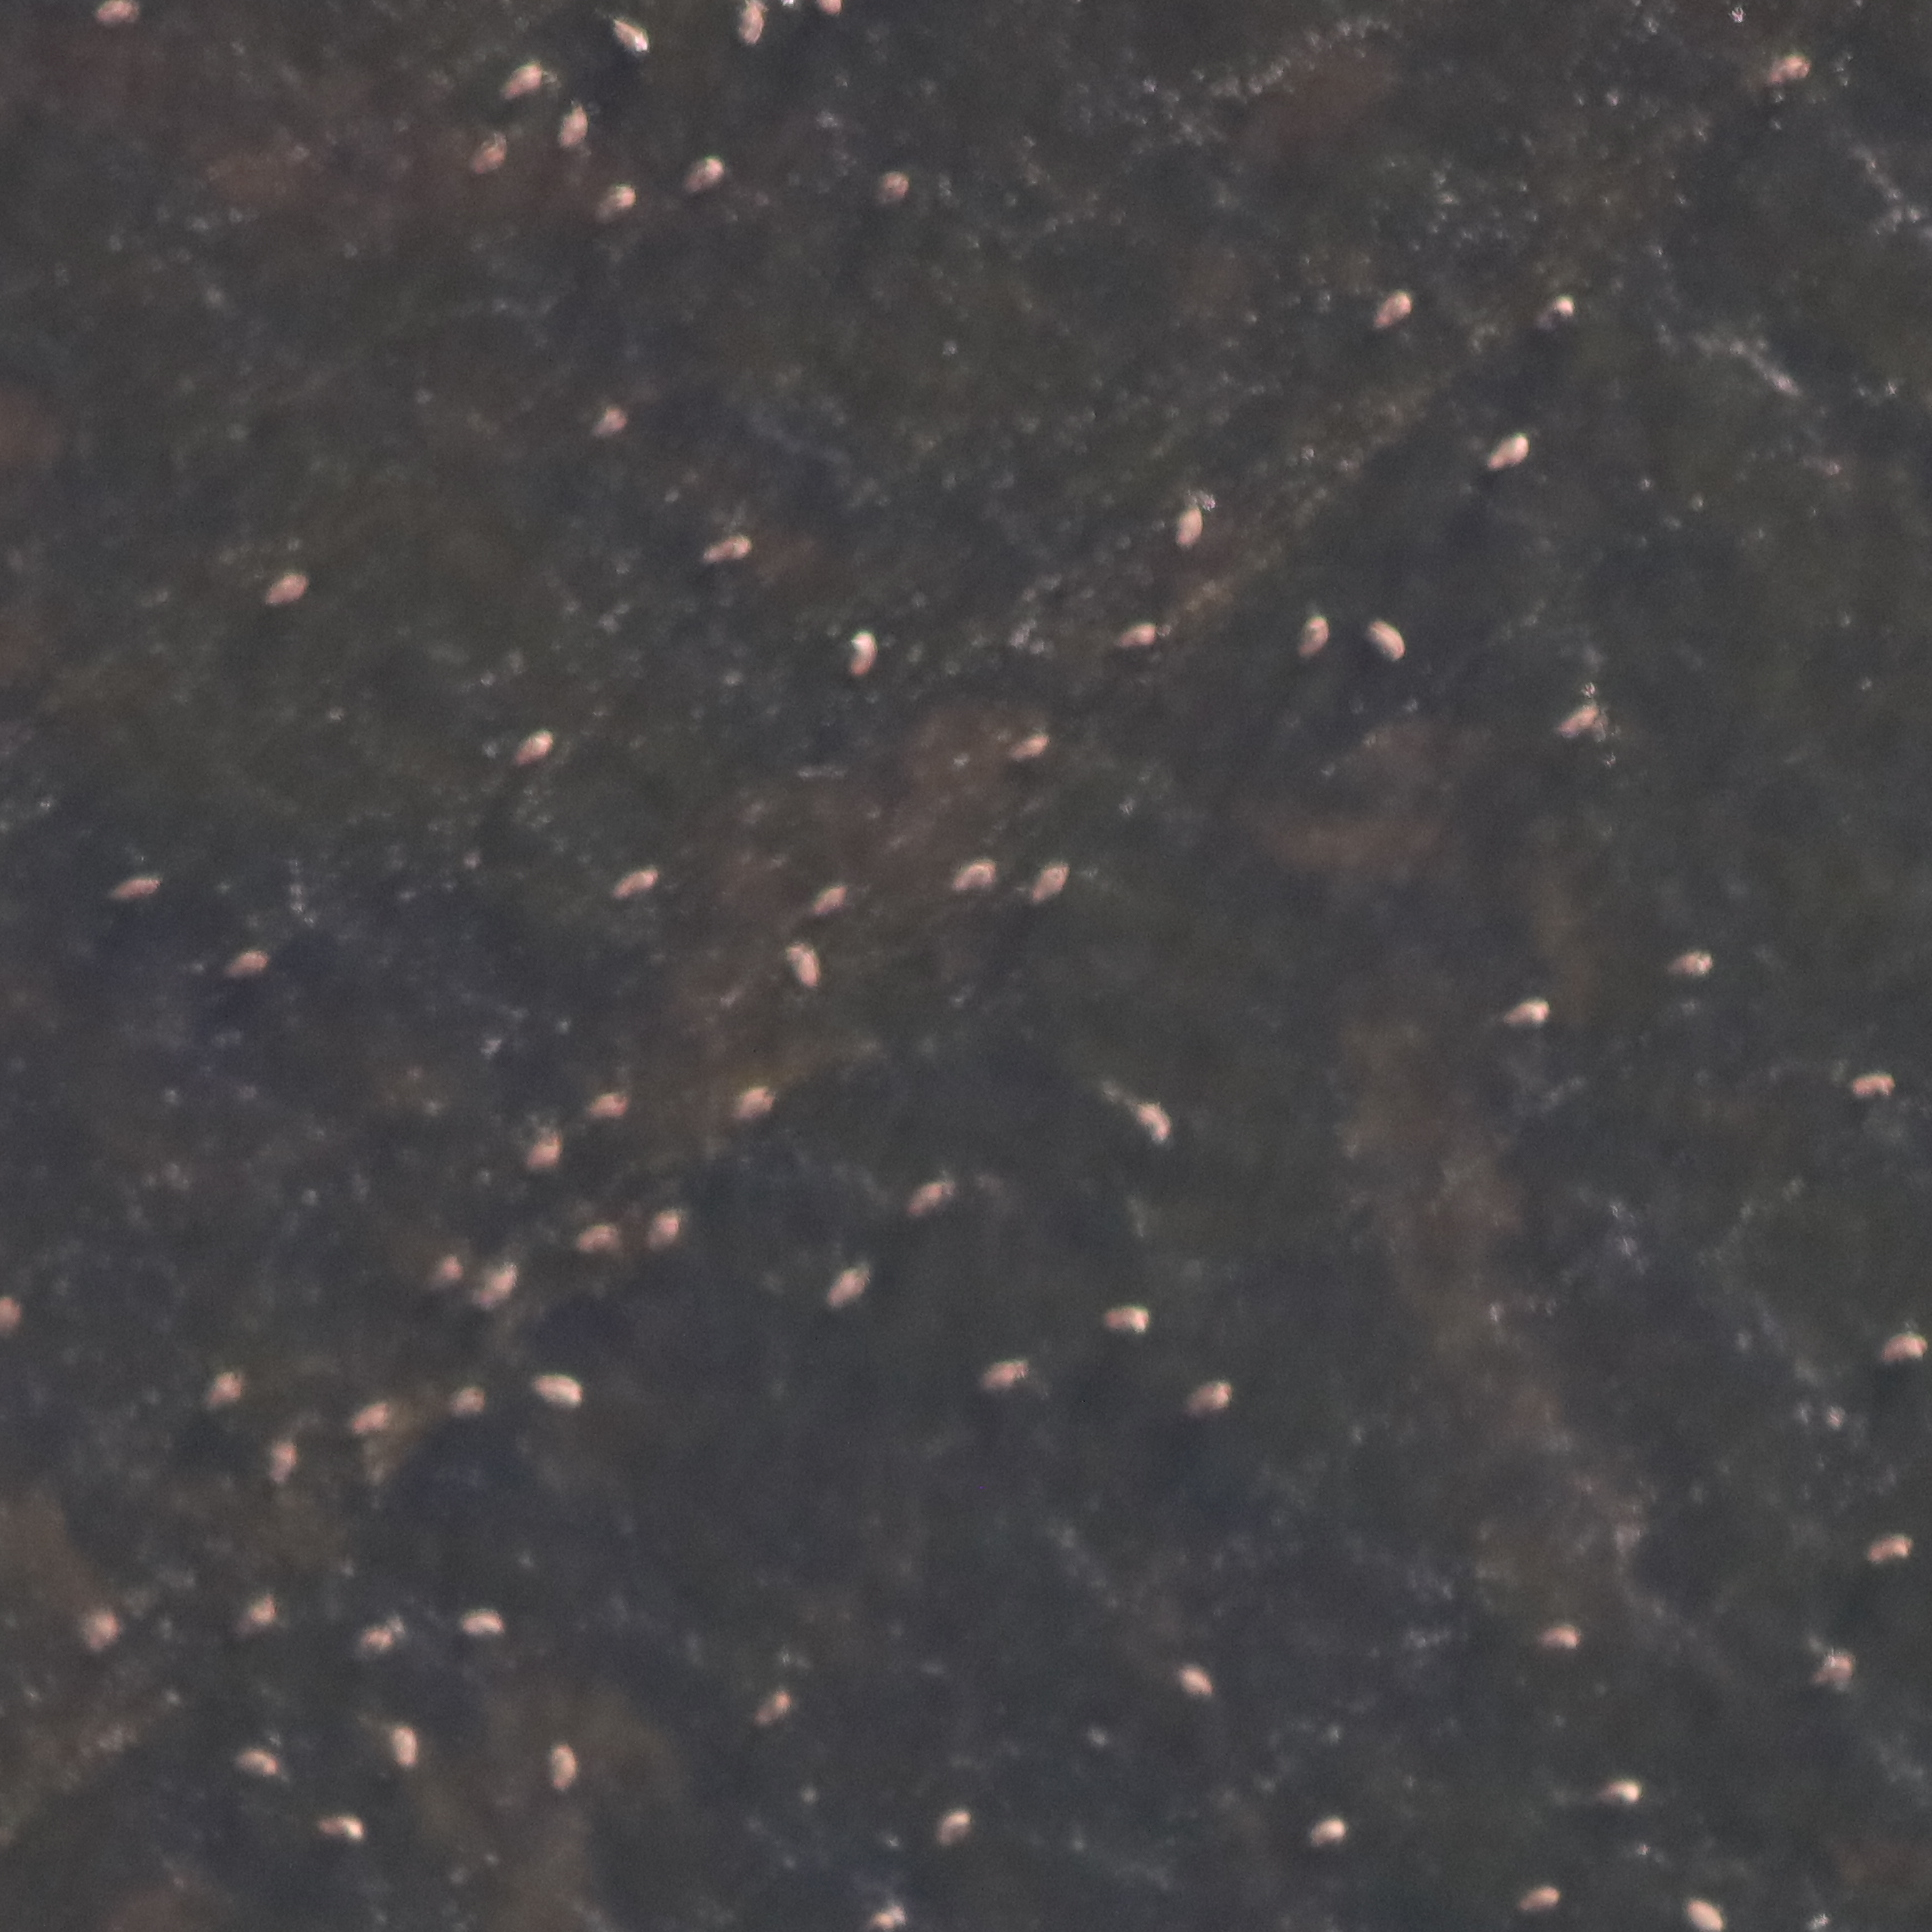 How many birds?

73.